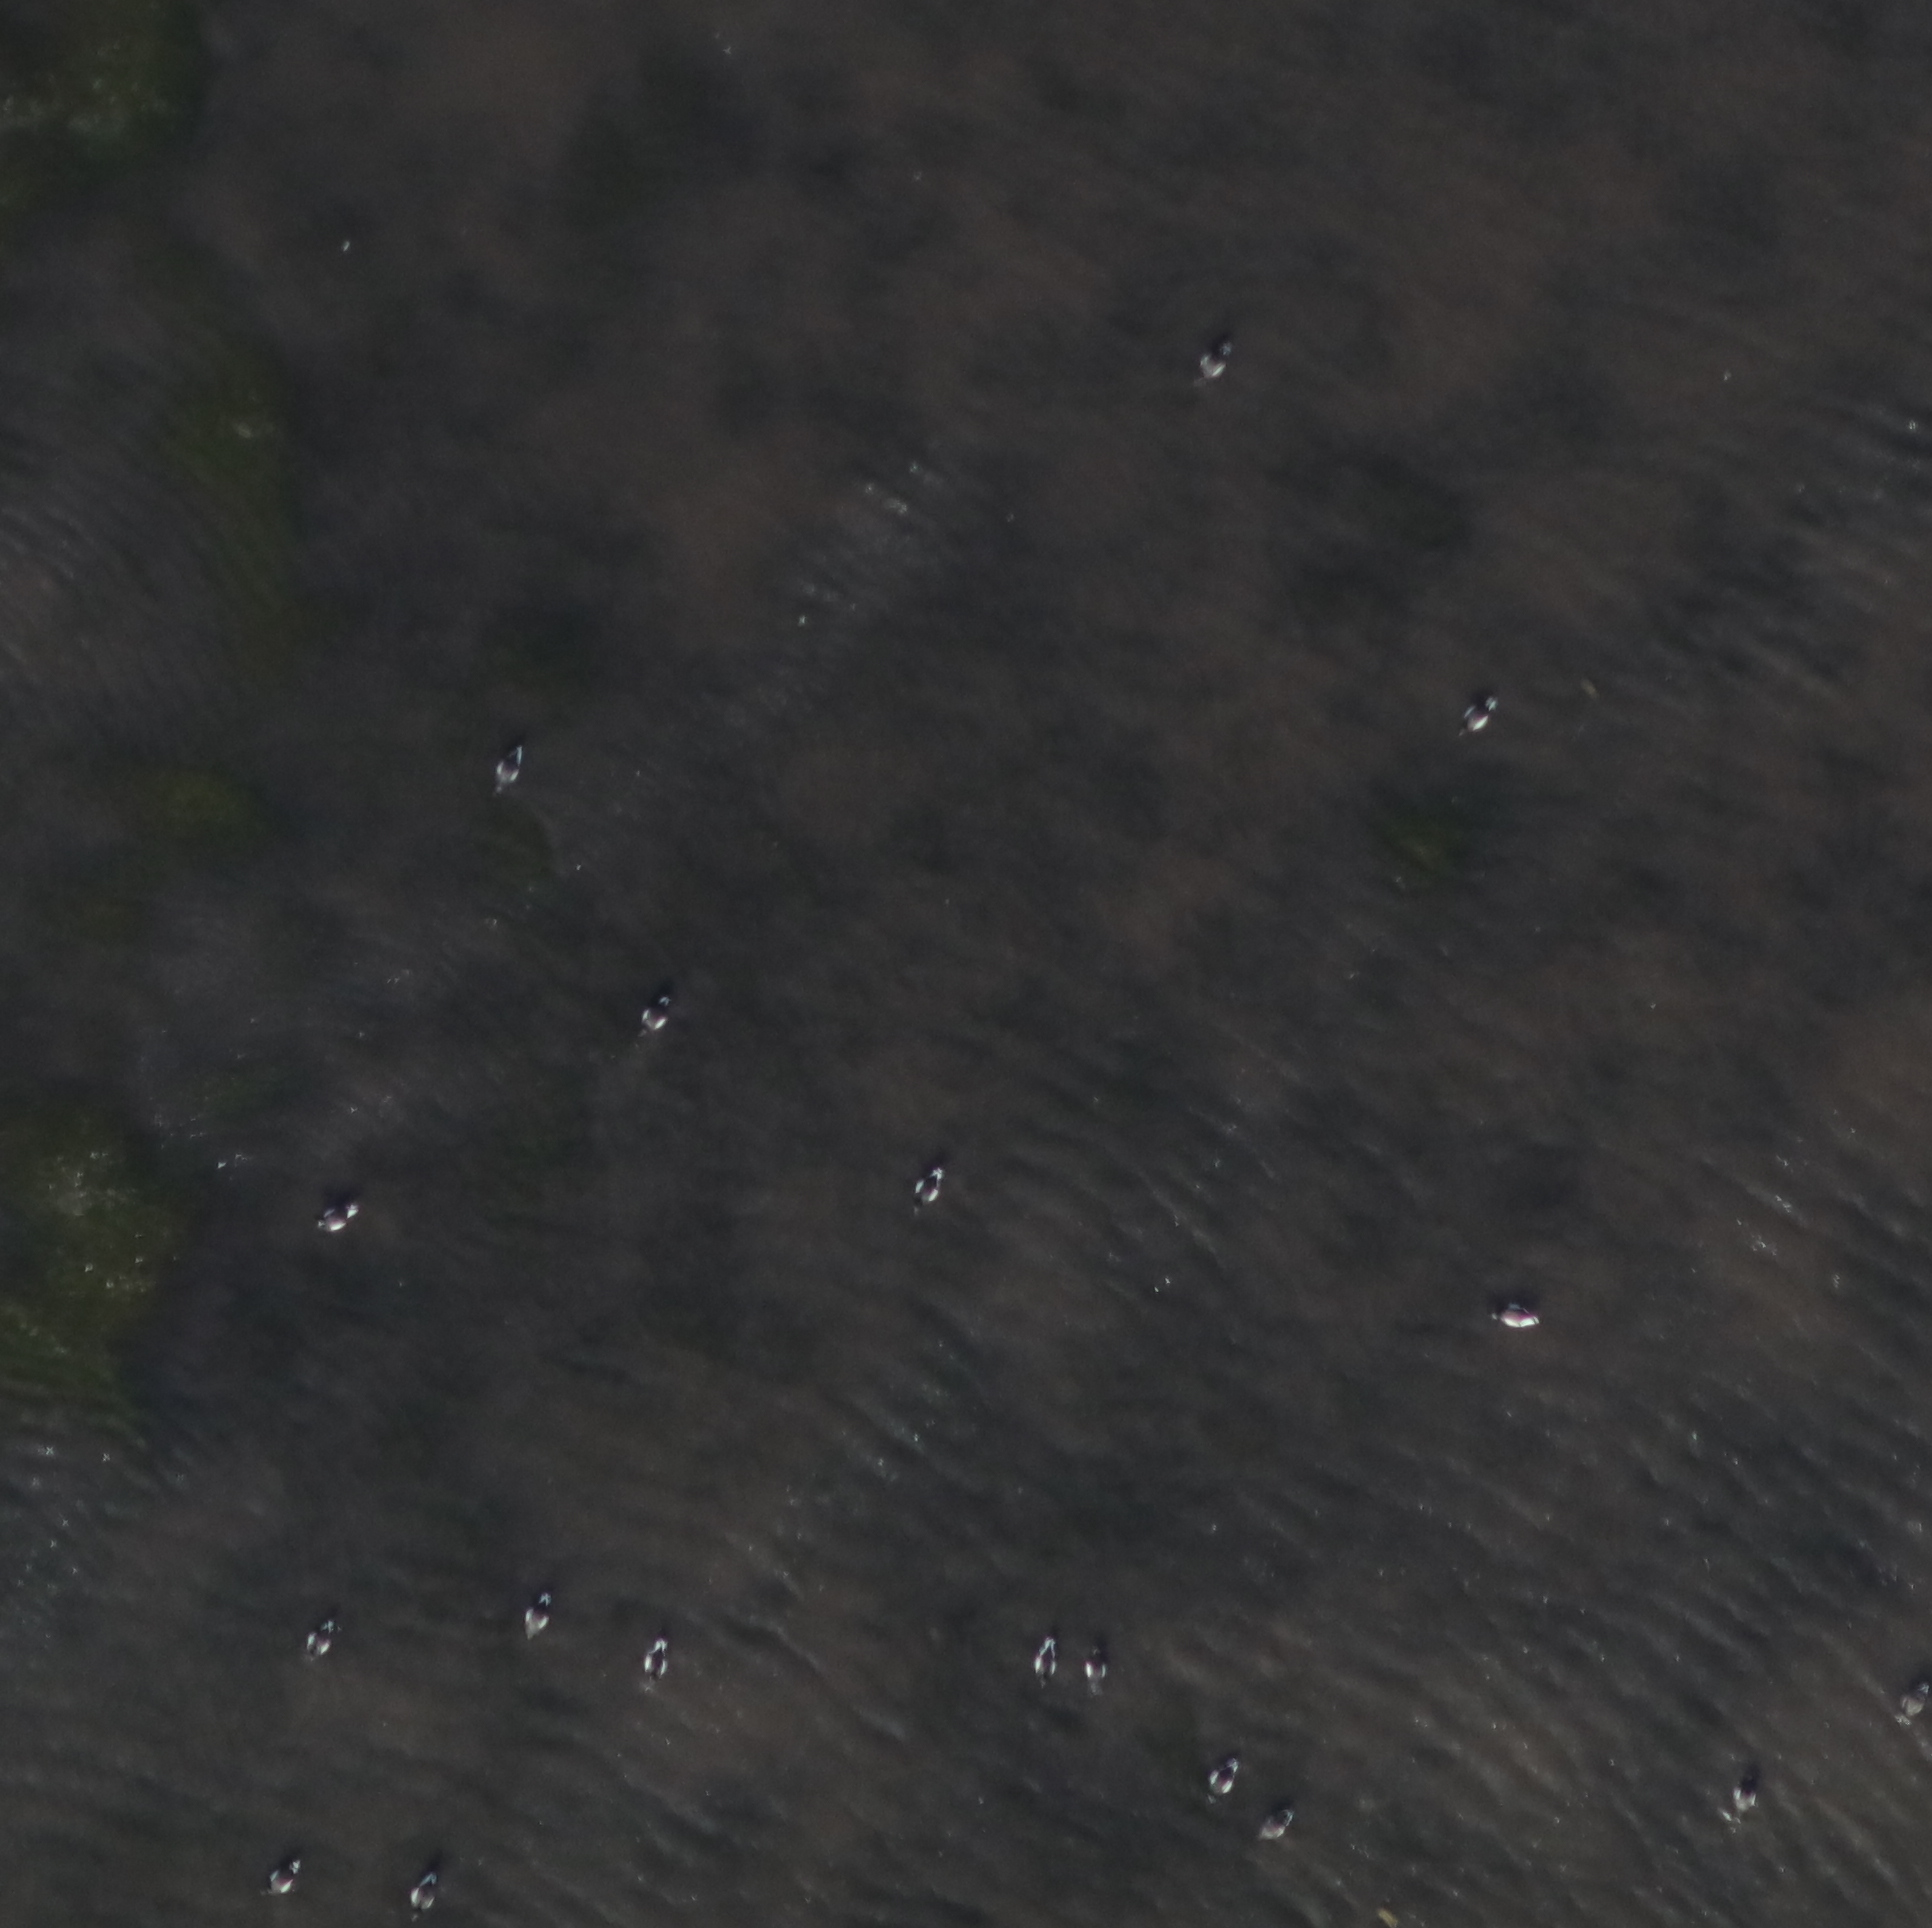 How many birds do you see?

18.